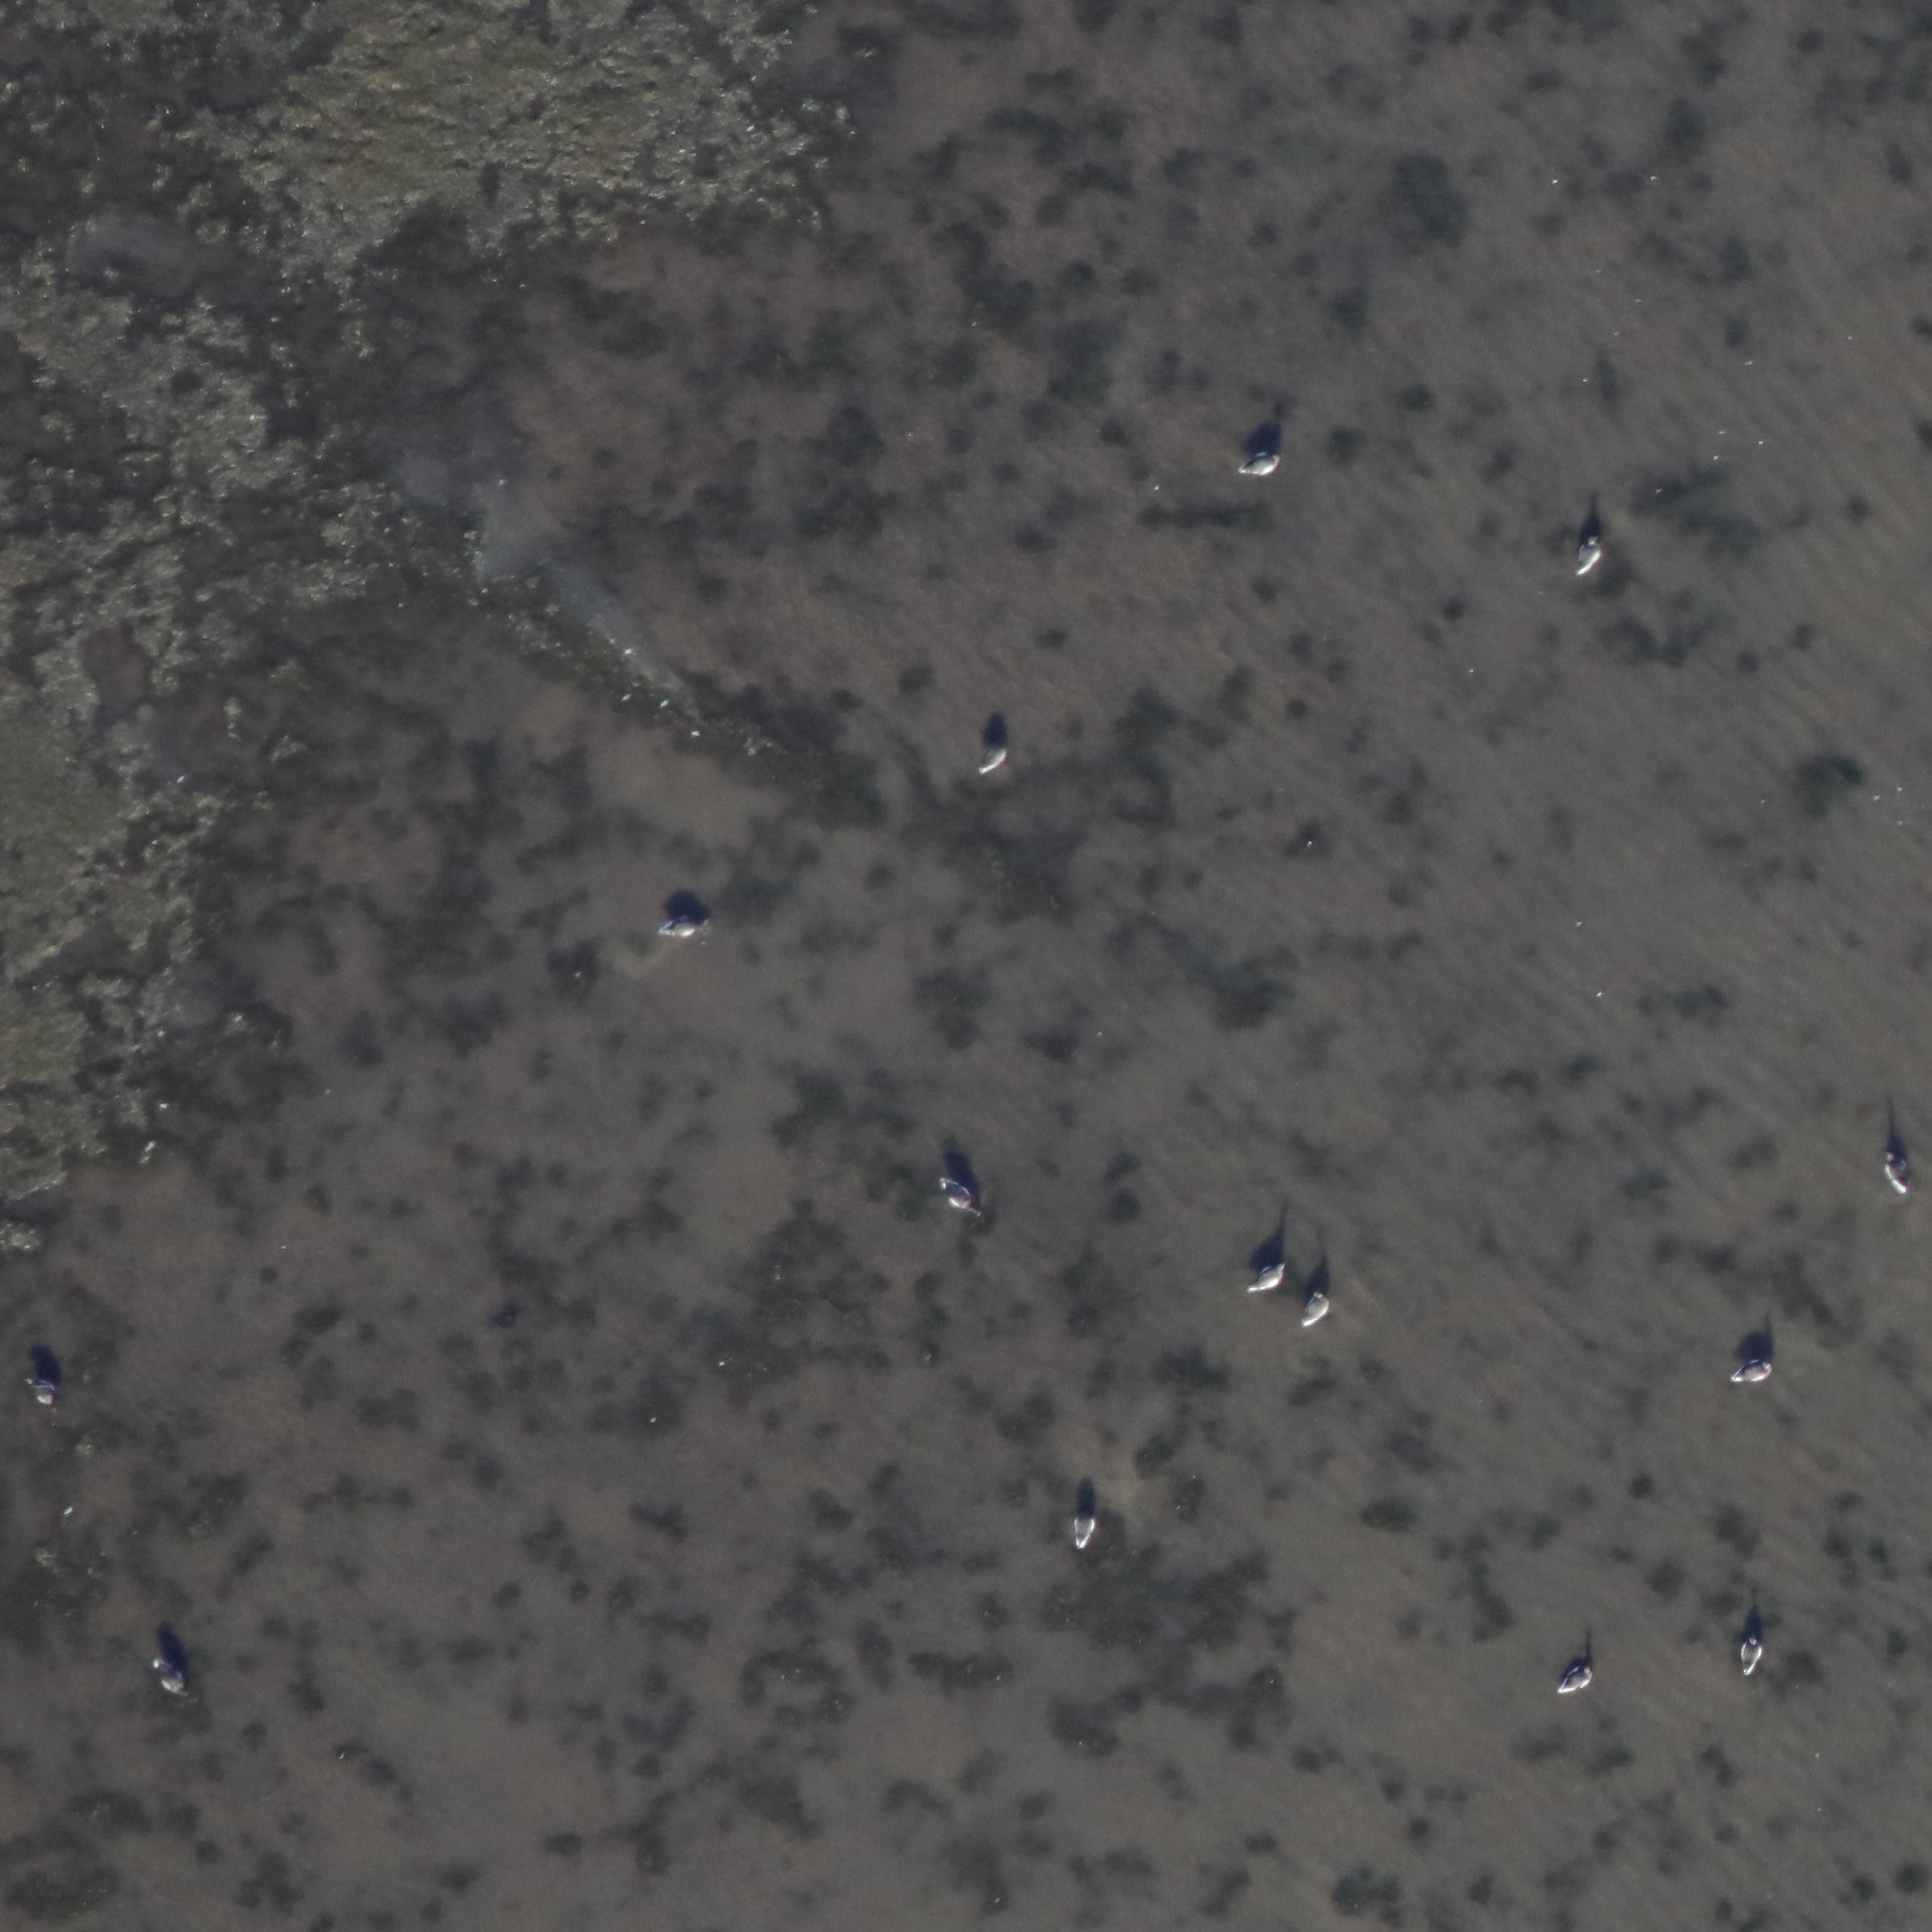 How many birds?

14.